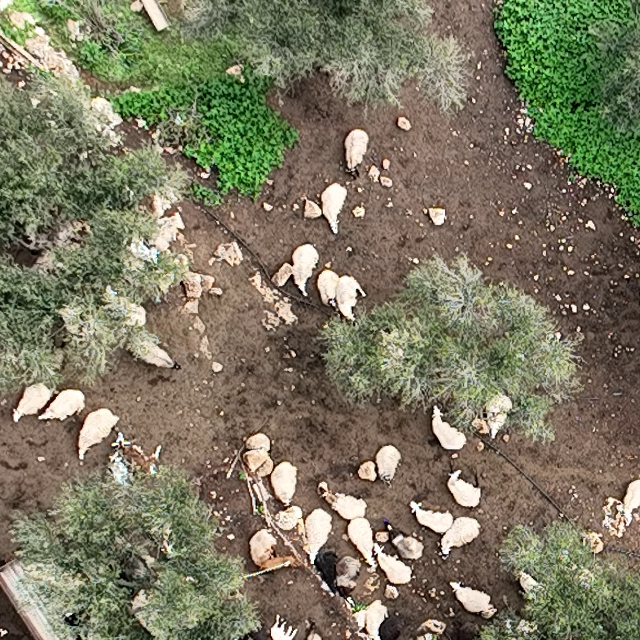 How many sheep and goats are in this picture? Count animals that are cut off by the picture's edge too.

44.